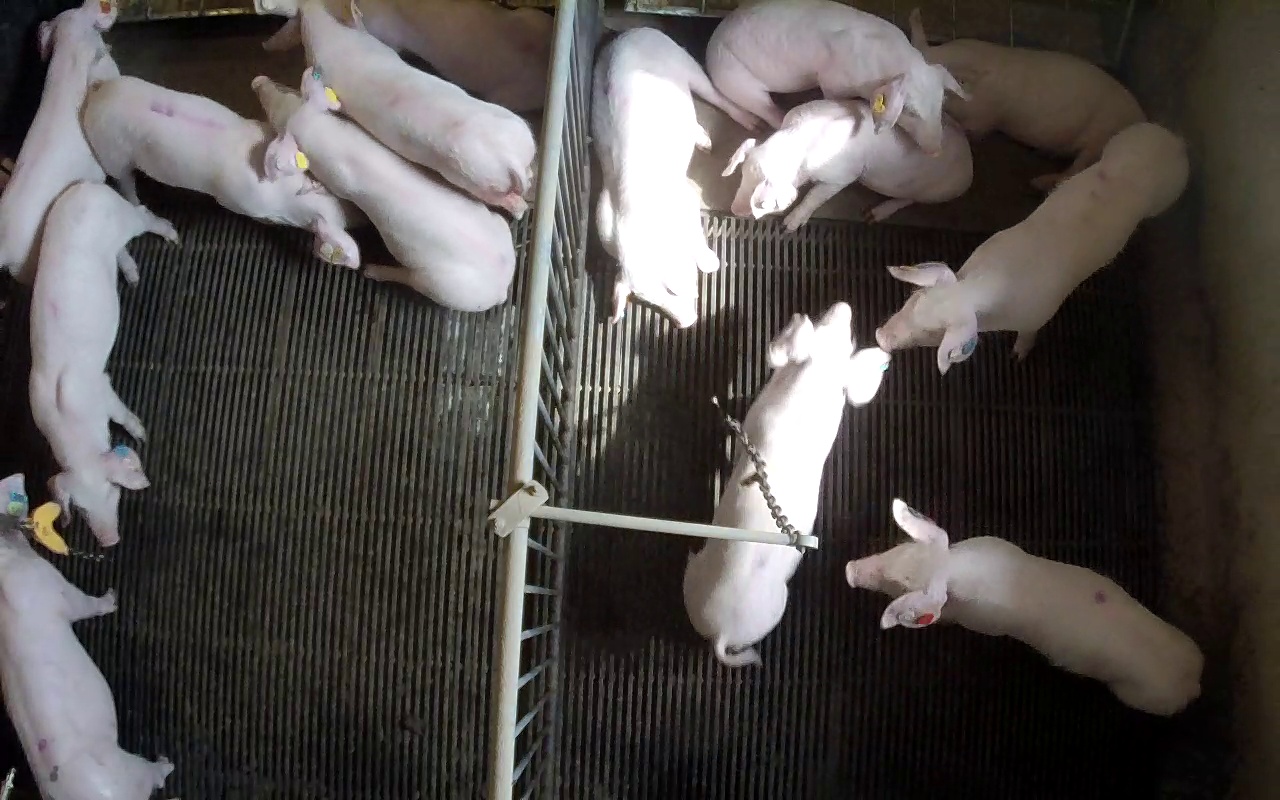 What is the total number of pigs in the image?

14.